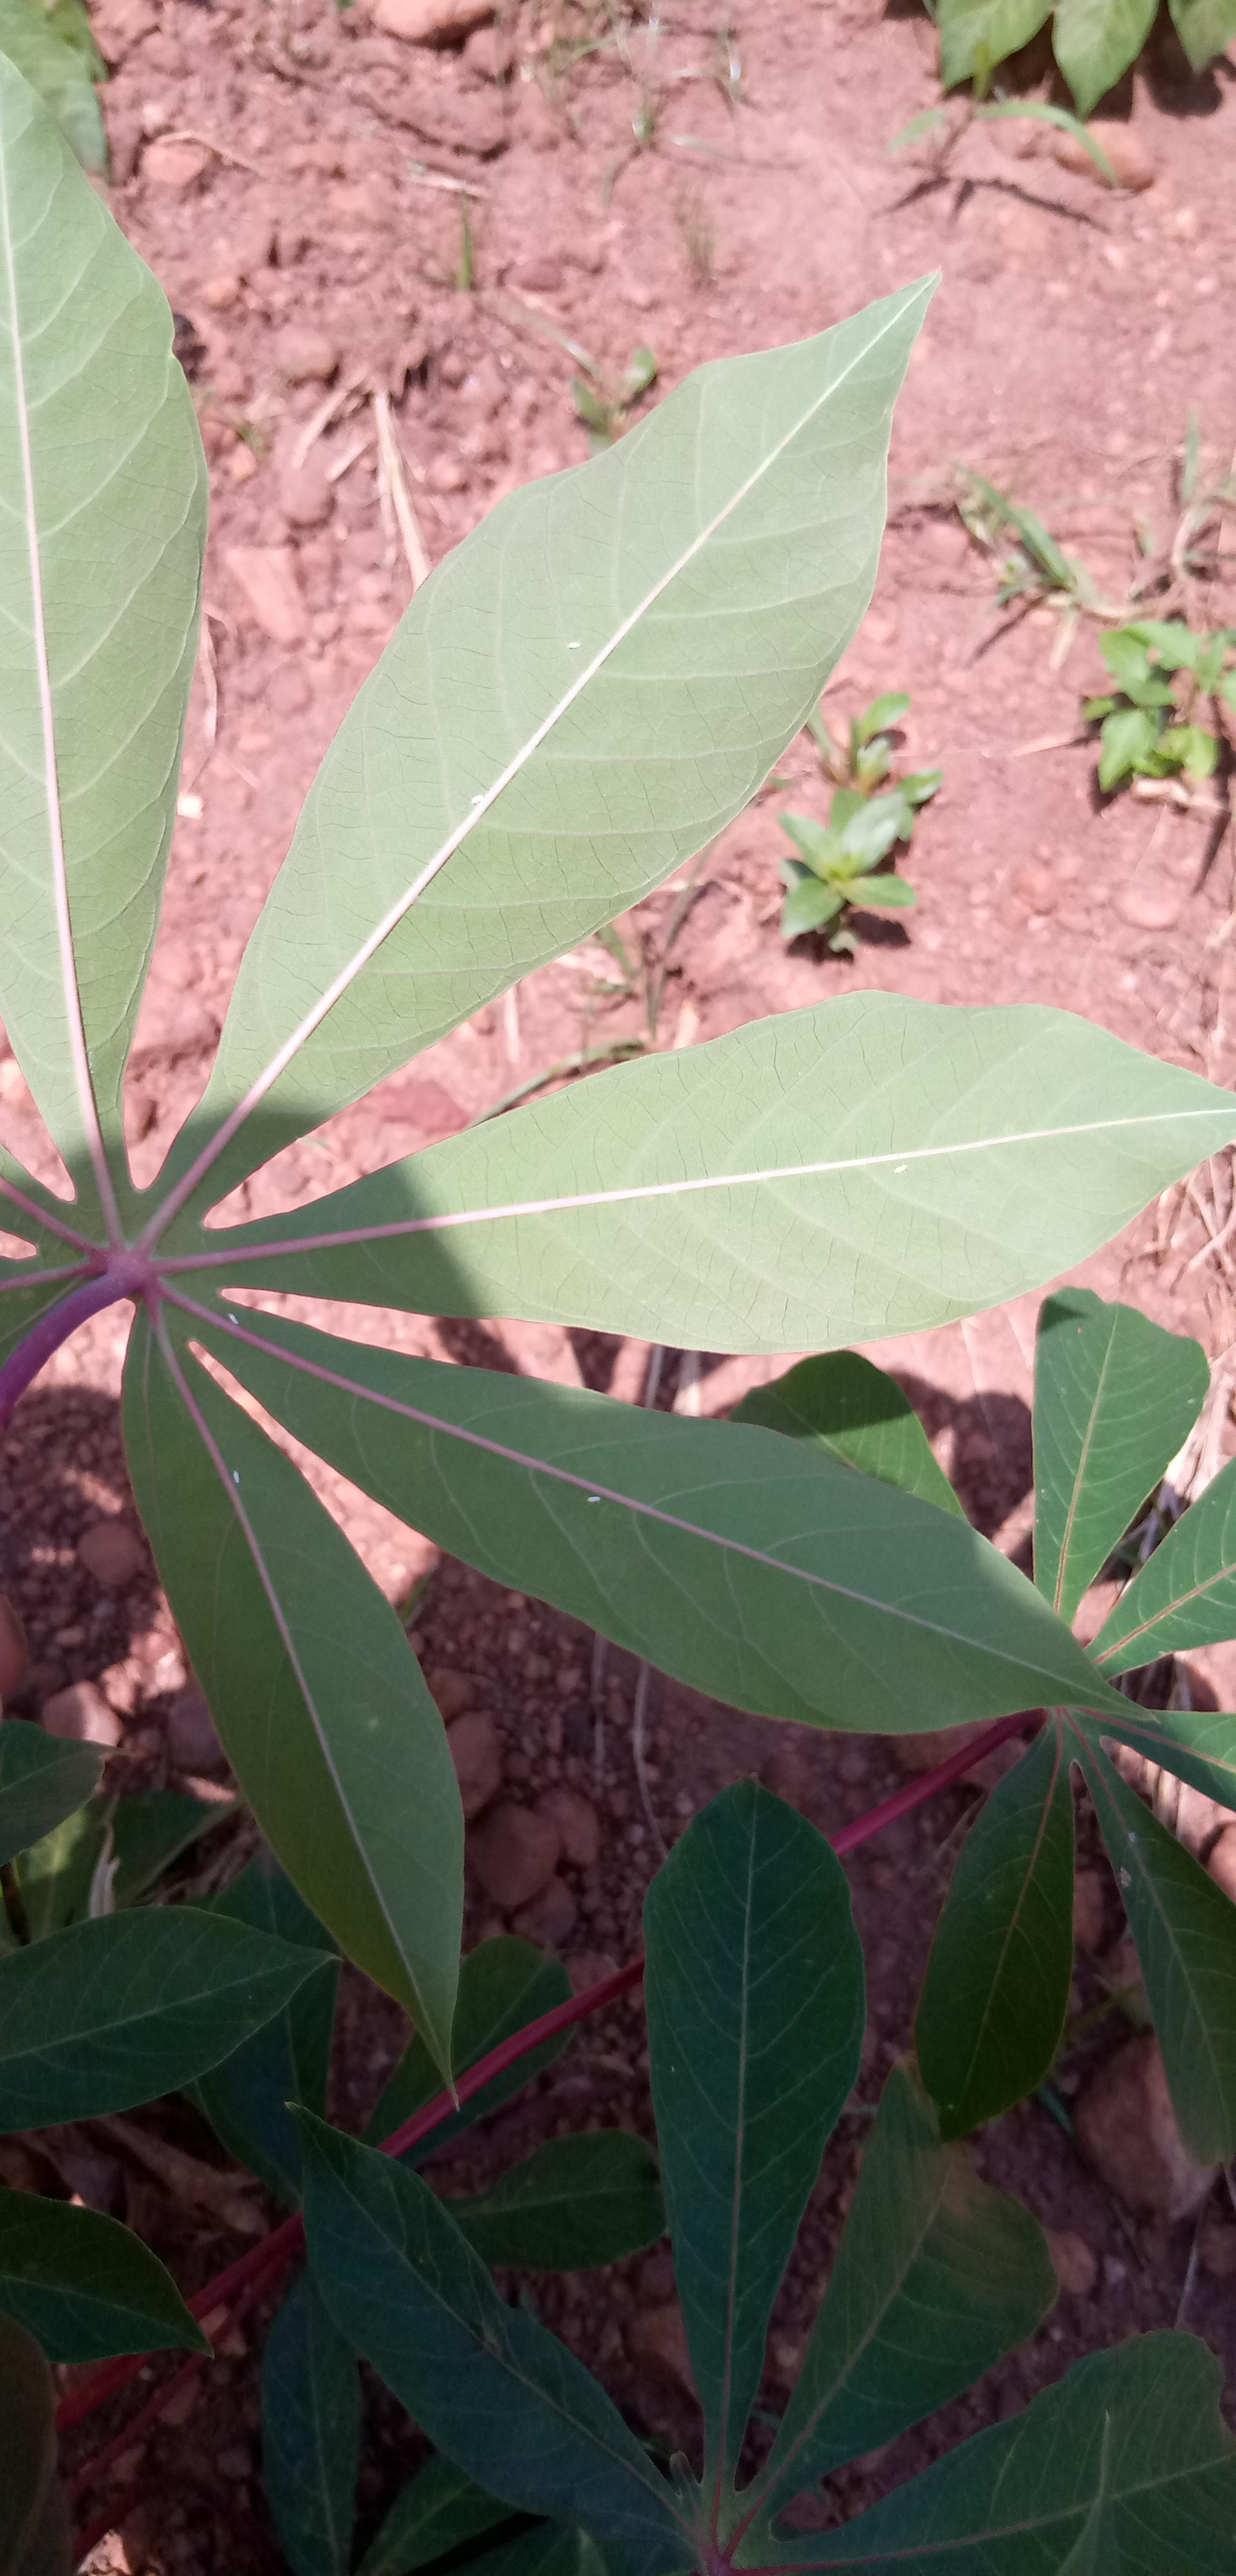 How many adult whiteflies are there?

6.